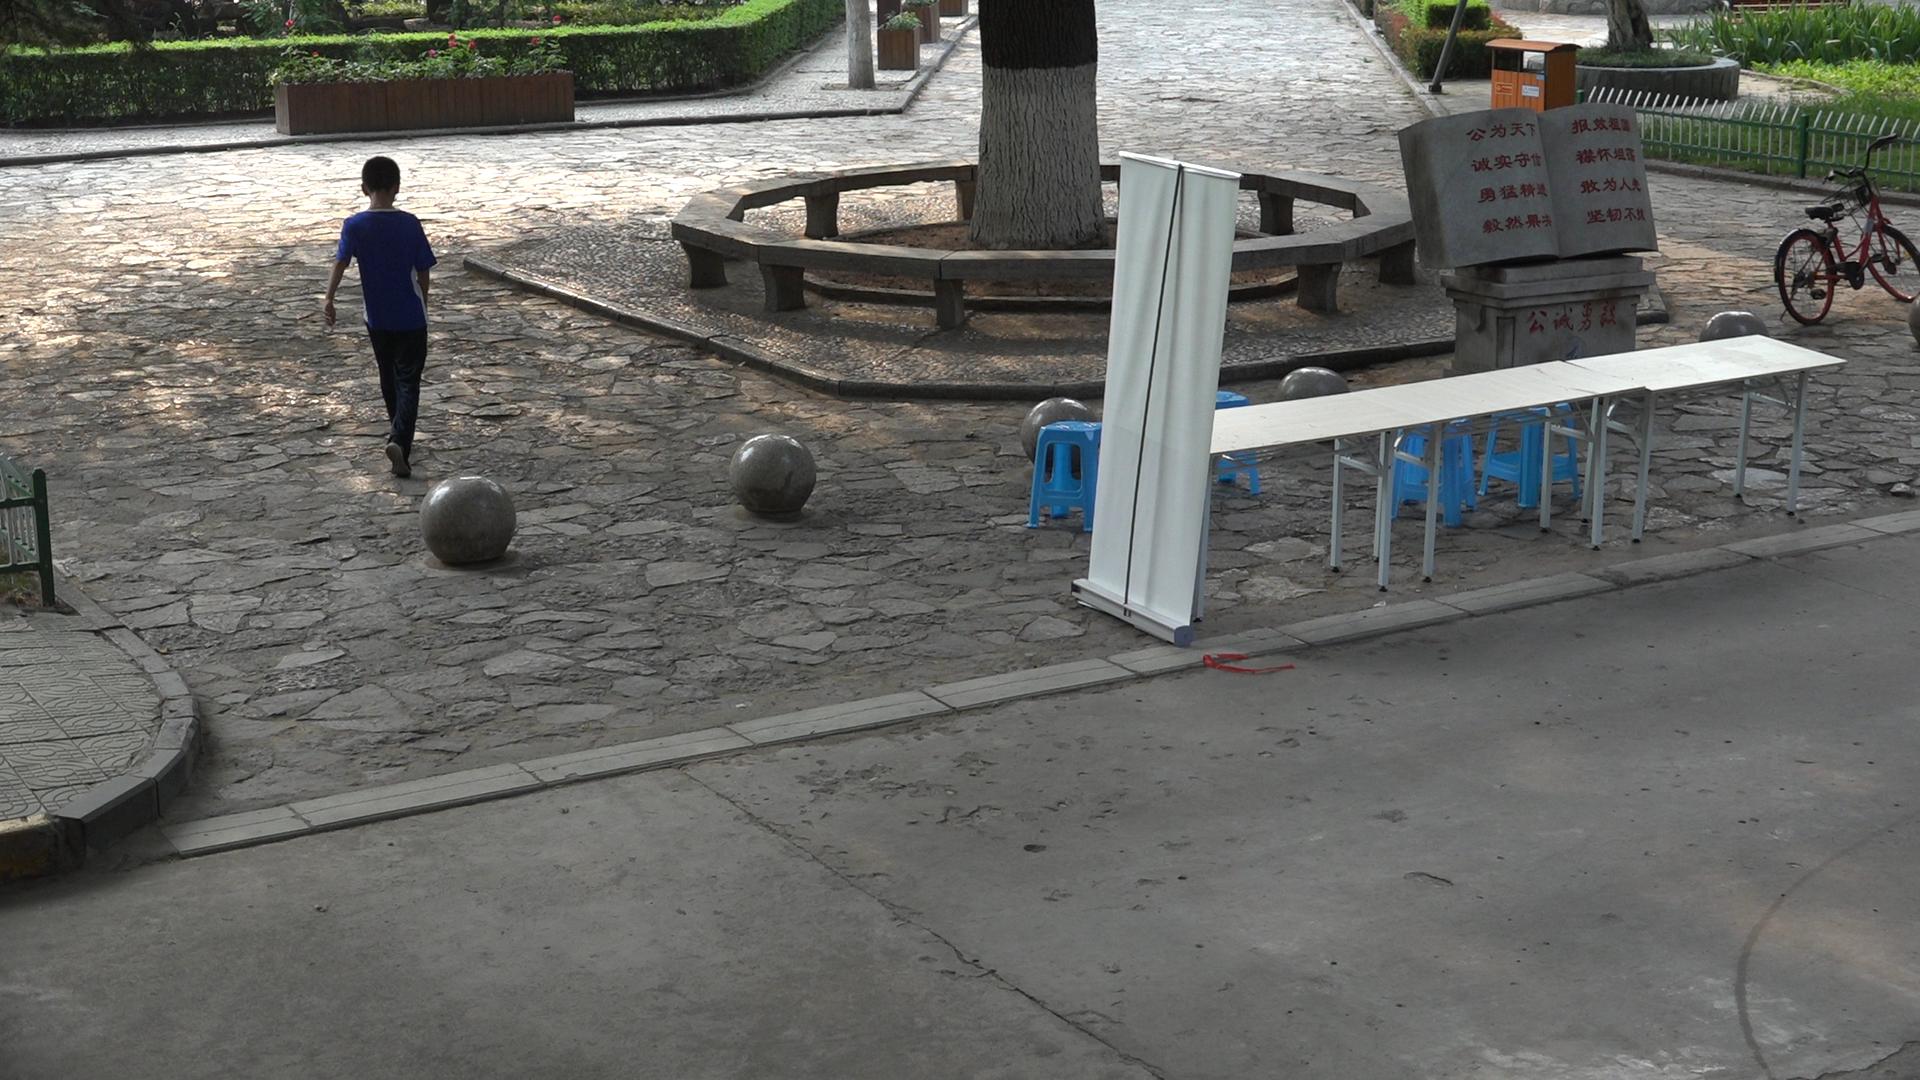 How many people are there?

1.